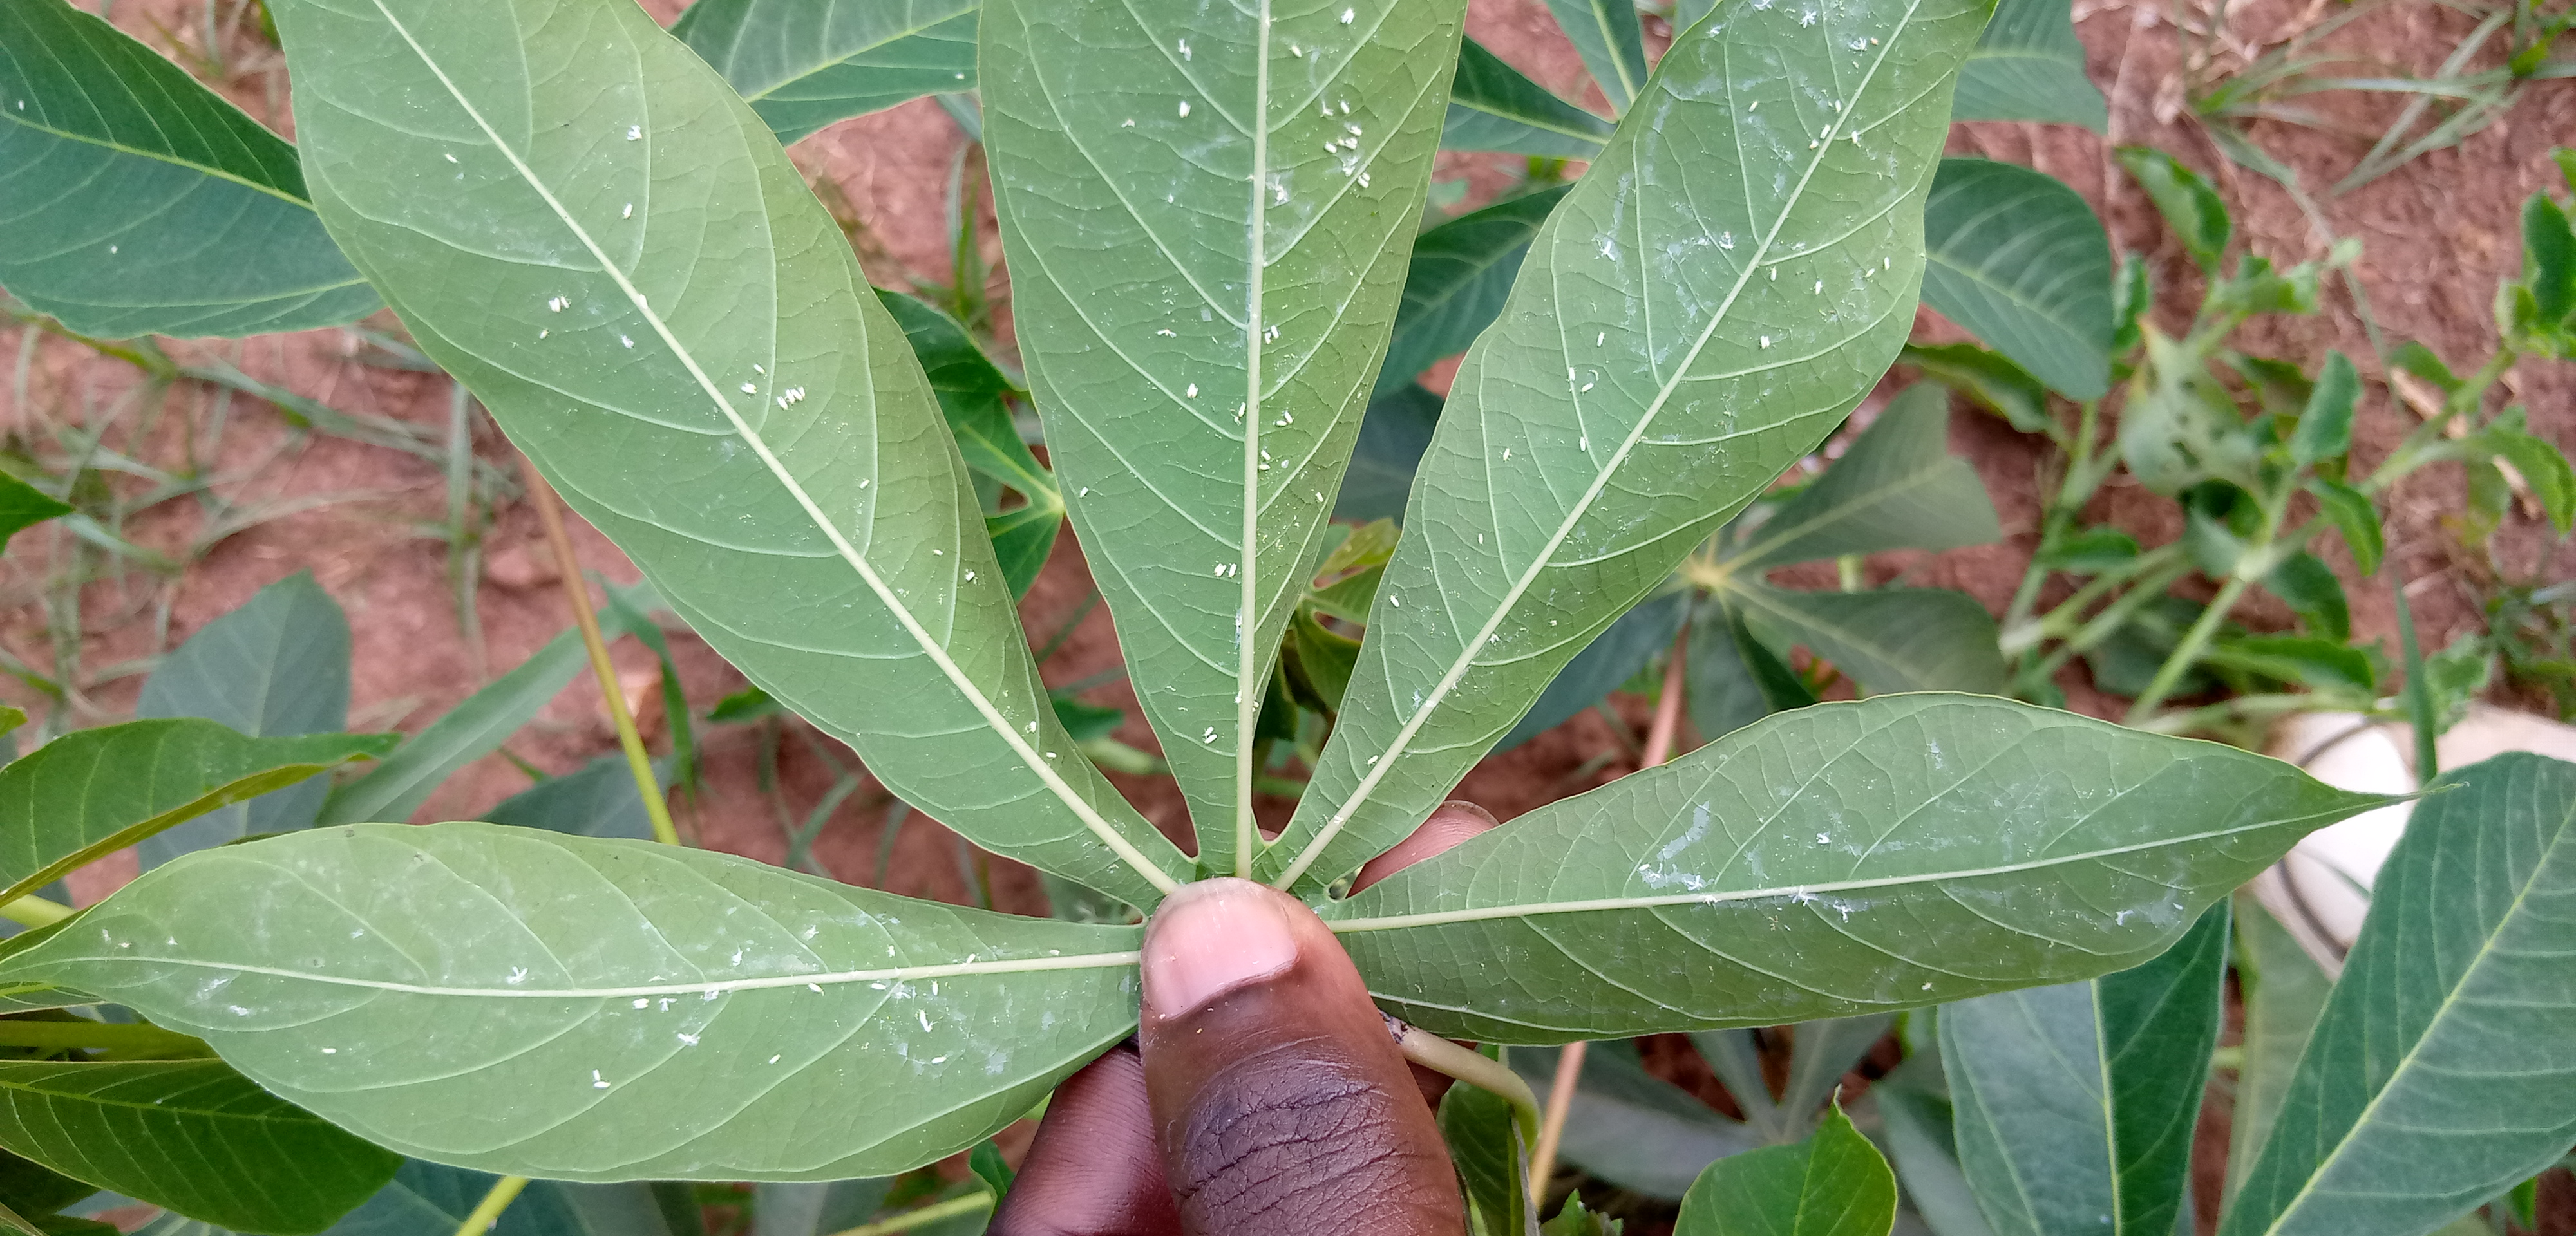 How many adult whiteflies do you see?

97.